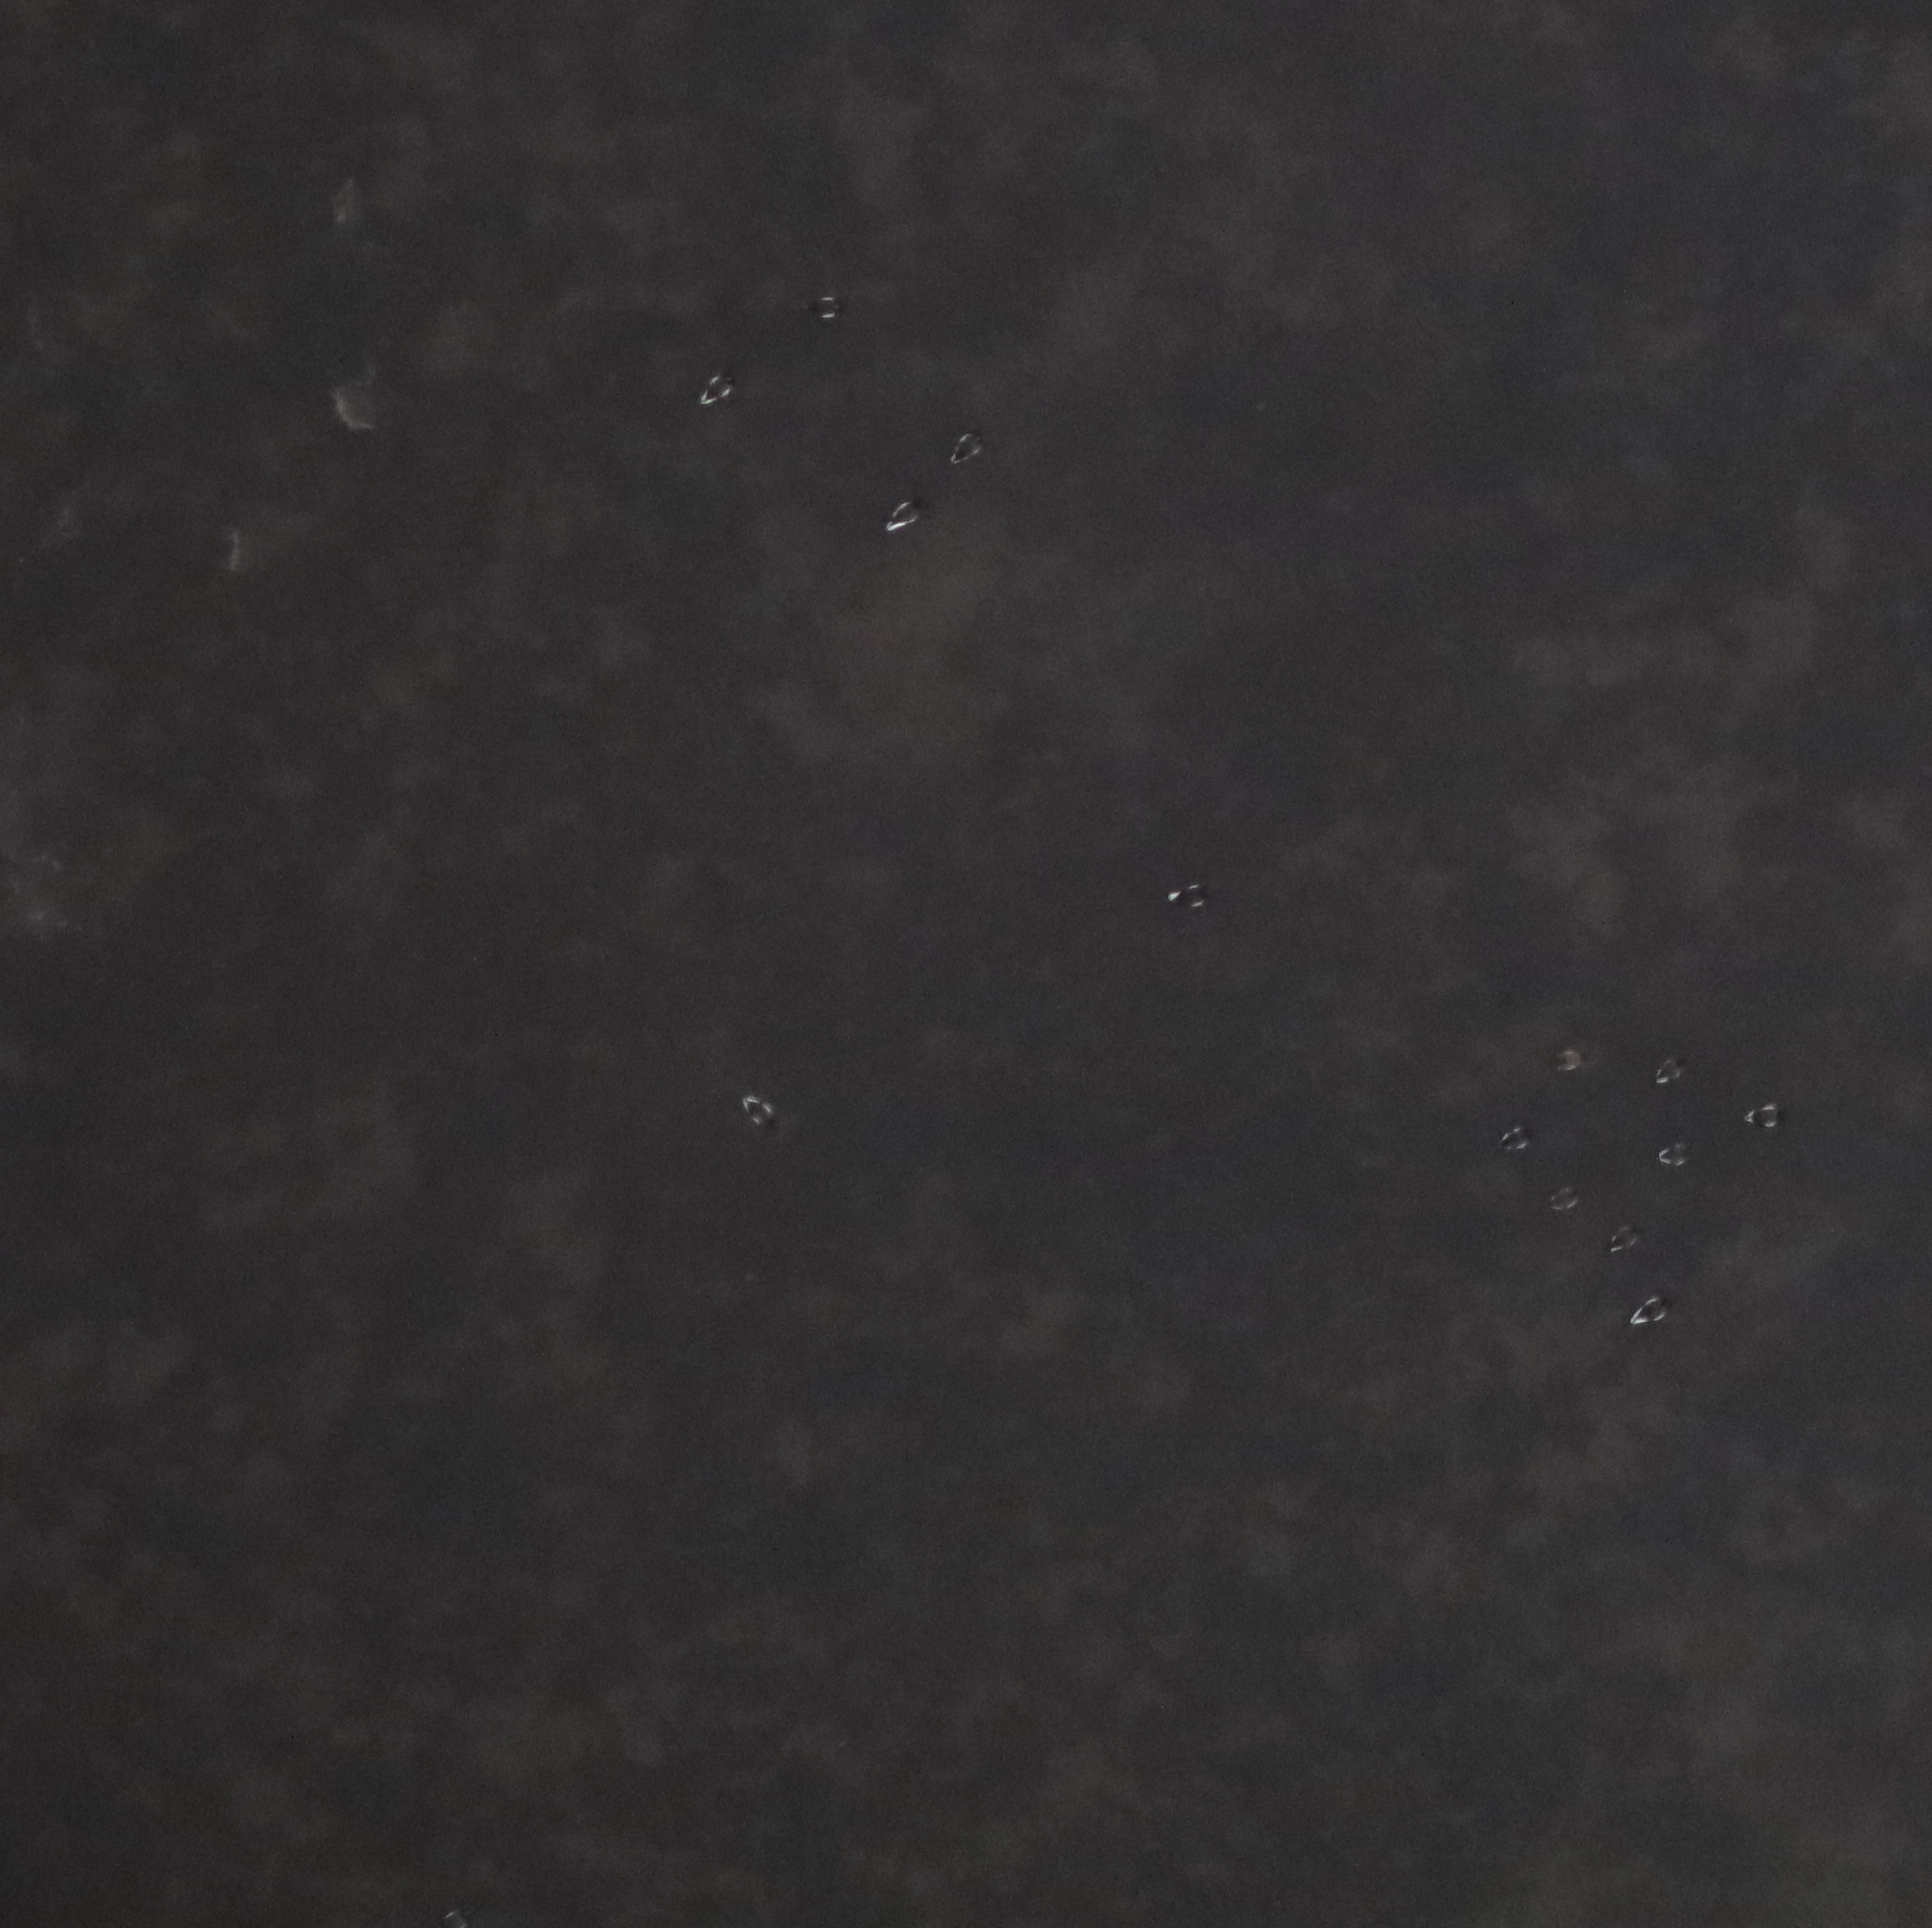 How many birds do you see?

14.